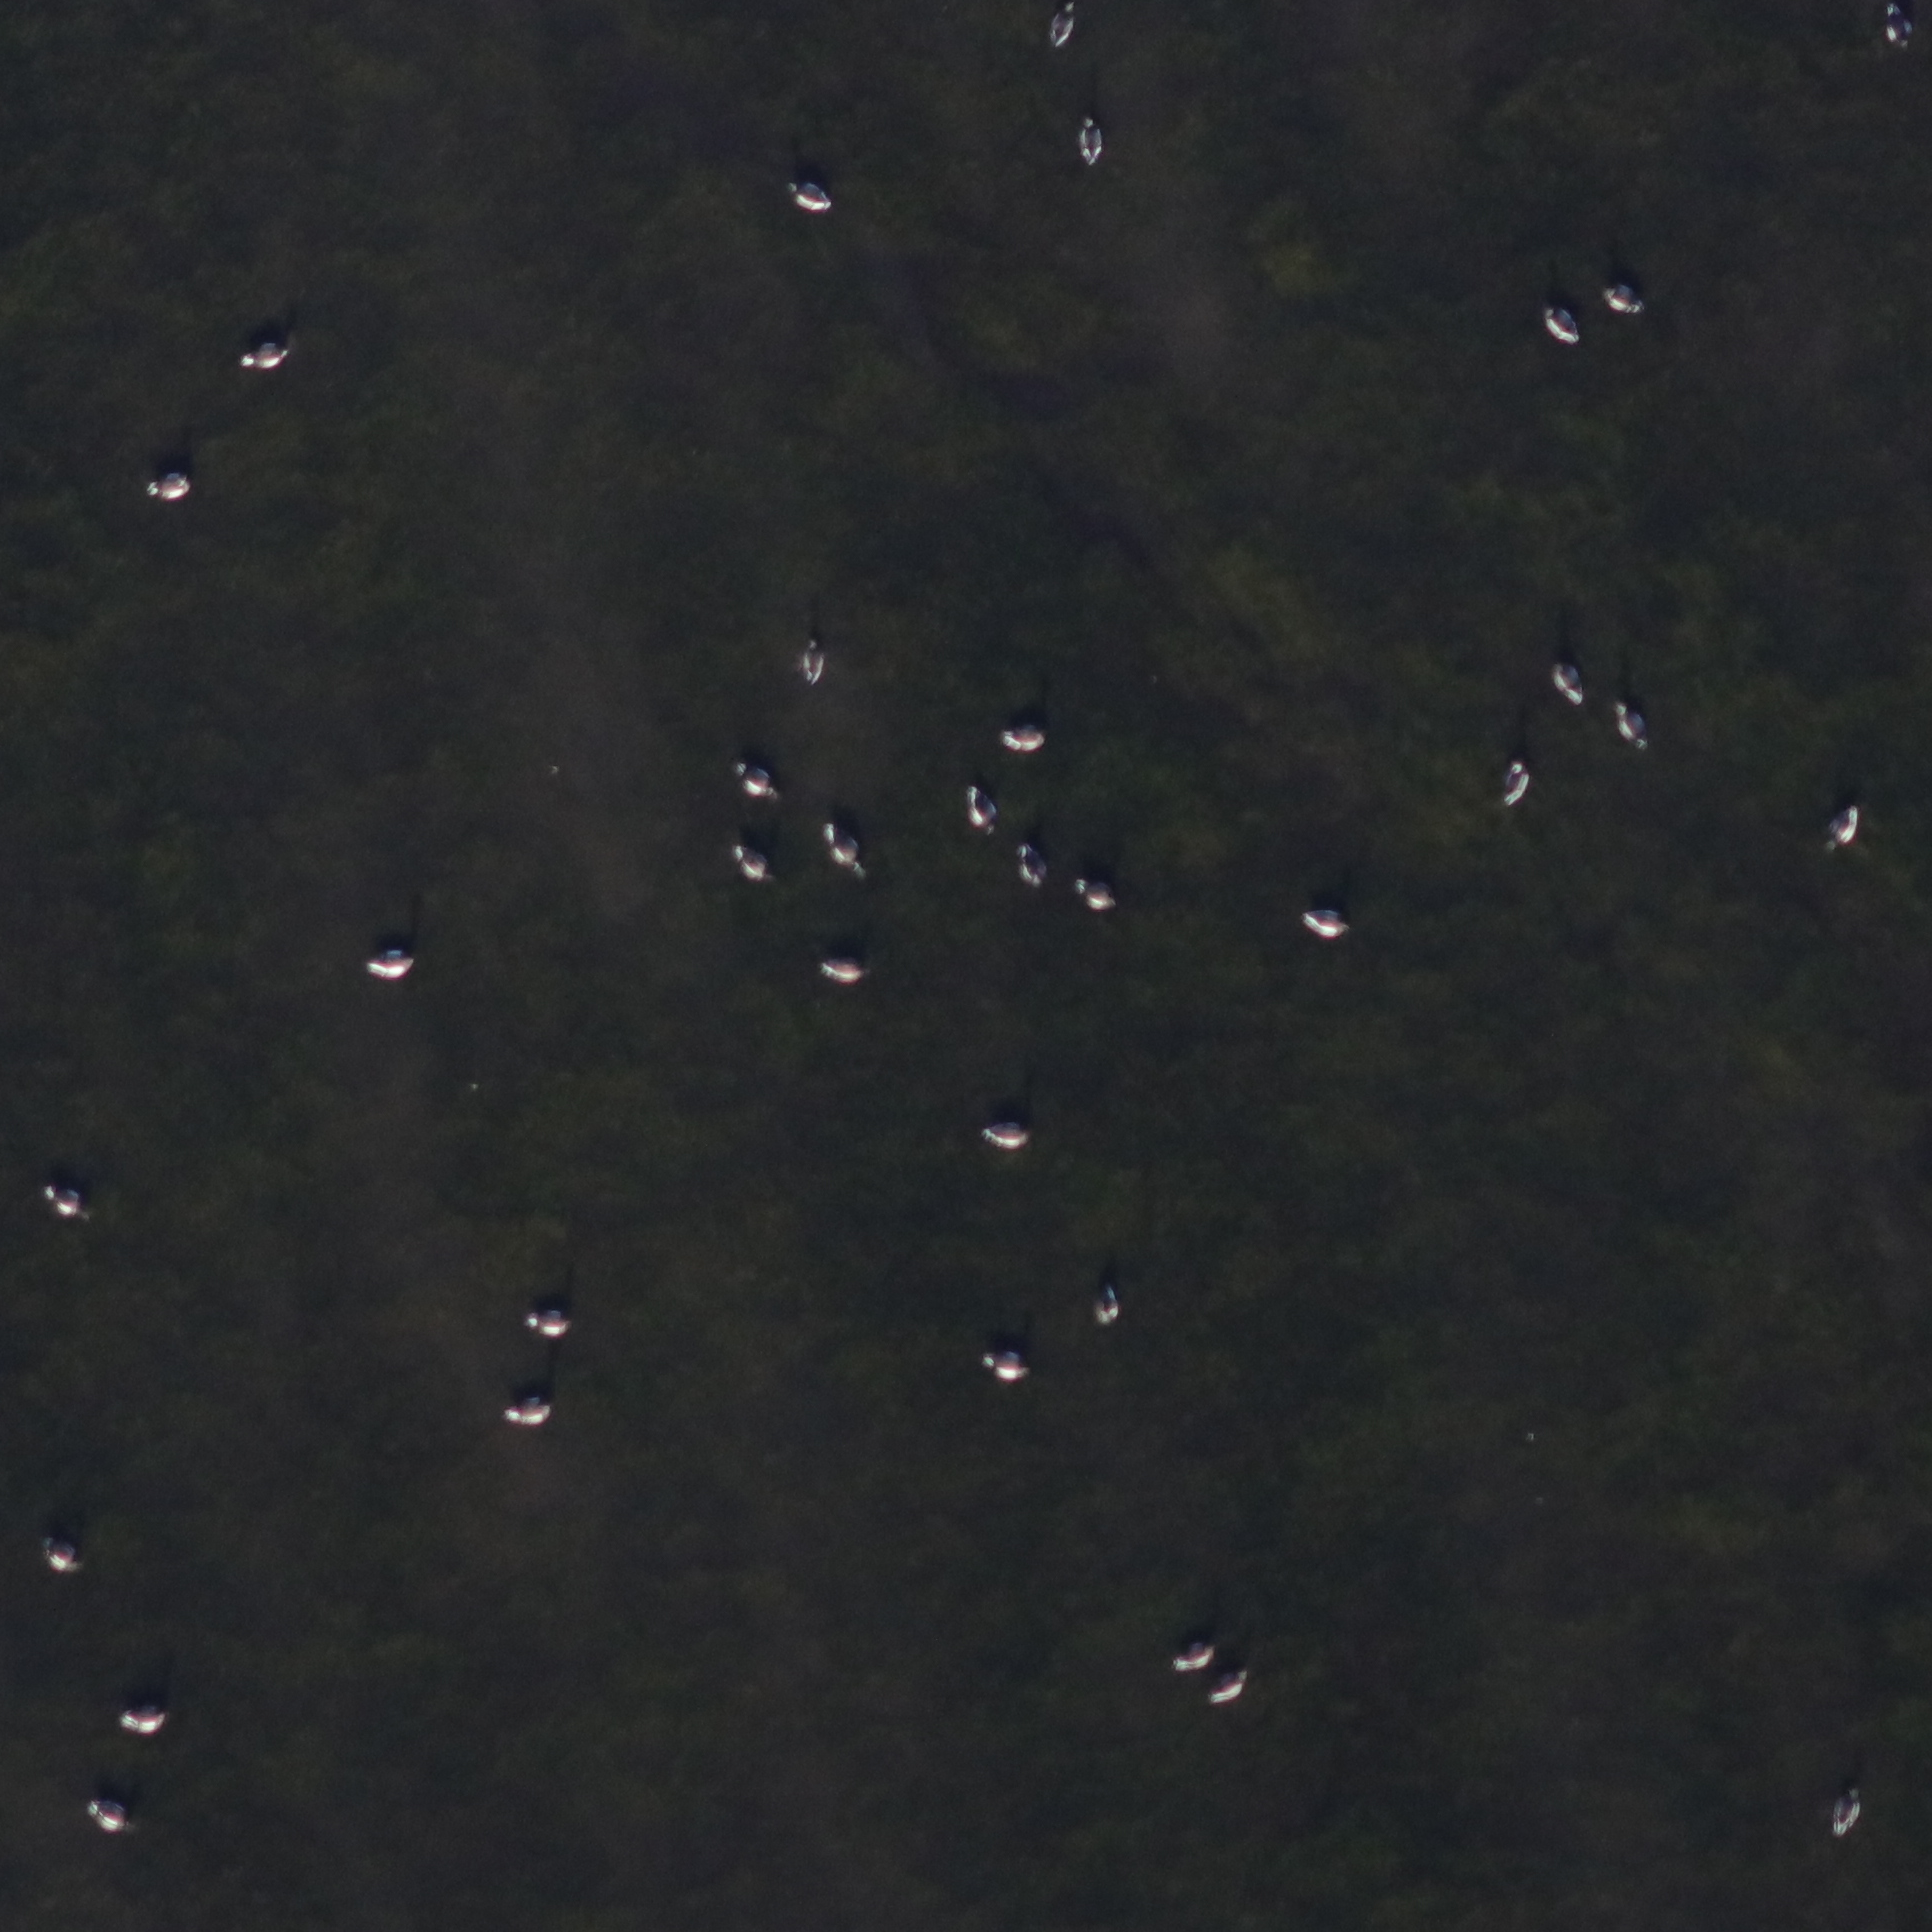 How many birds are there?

35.